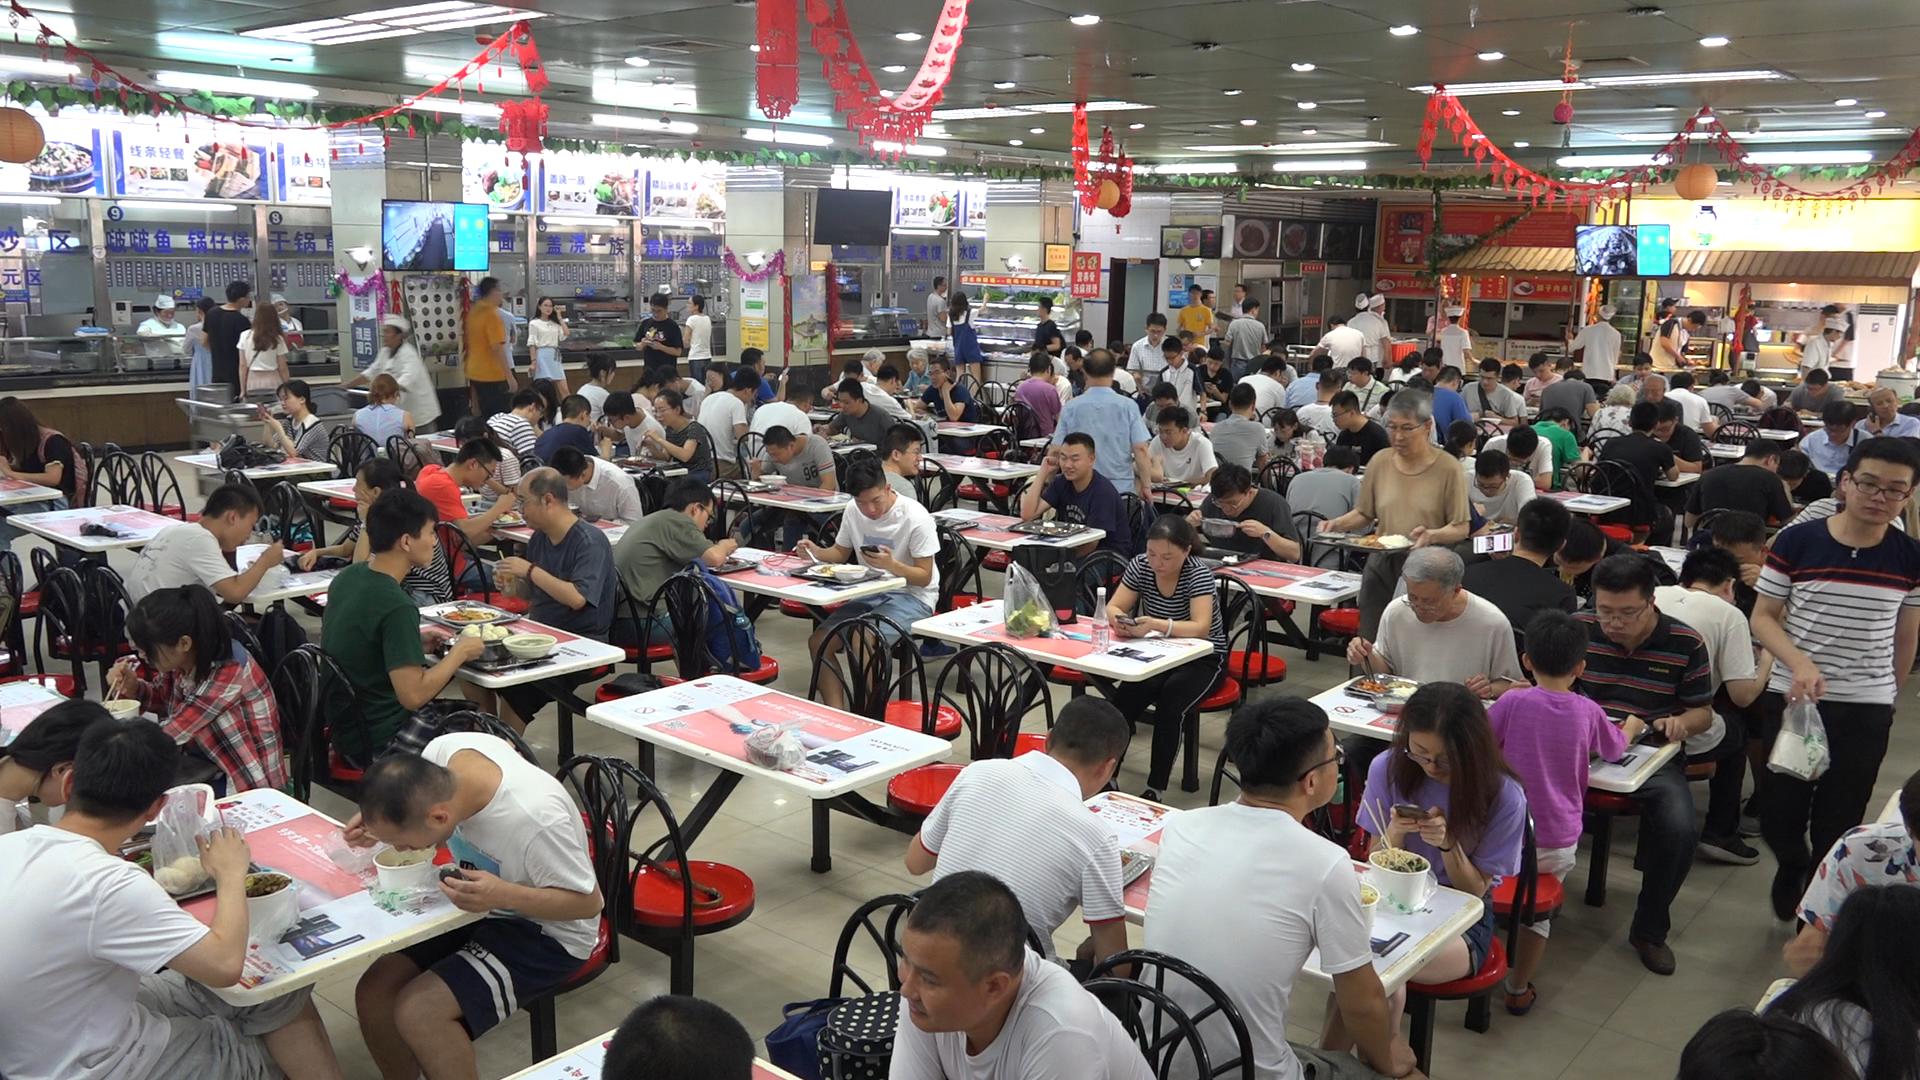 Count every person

135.